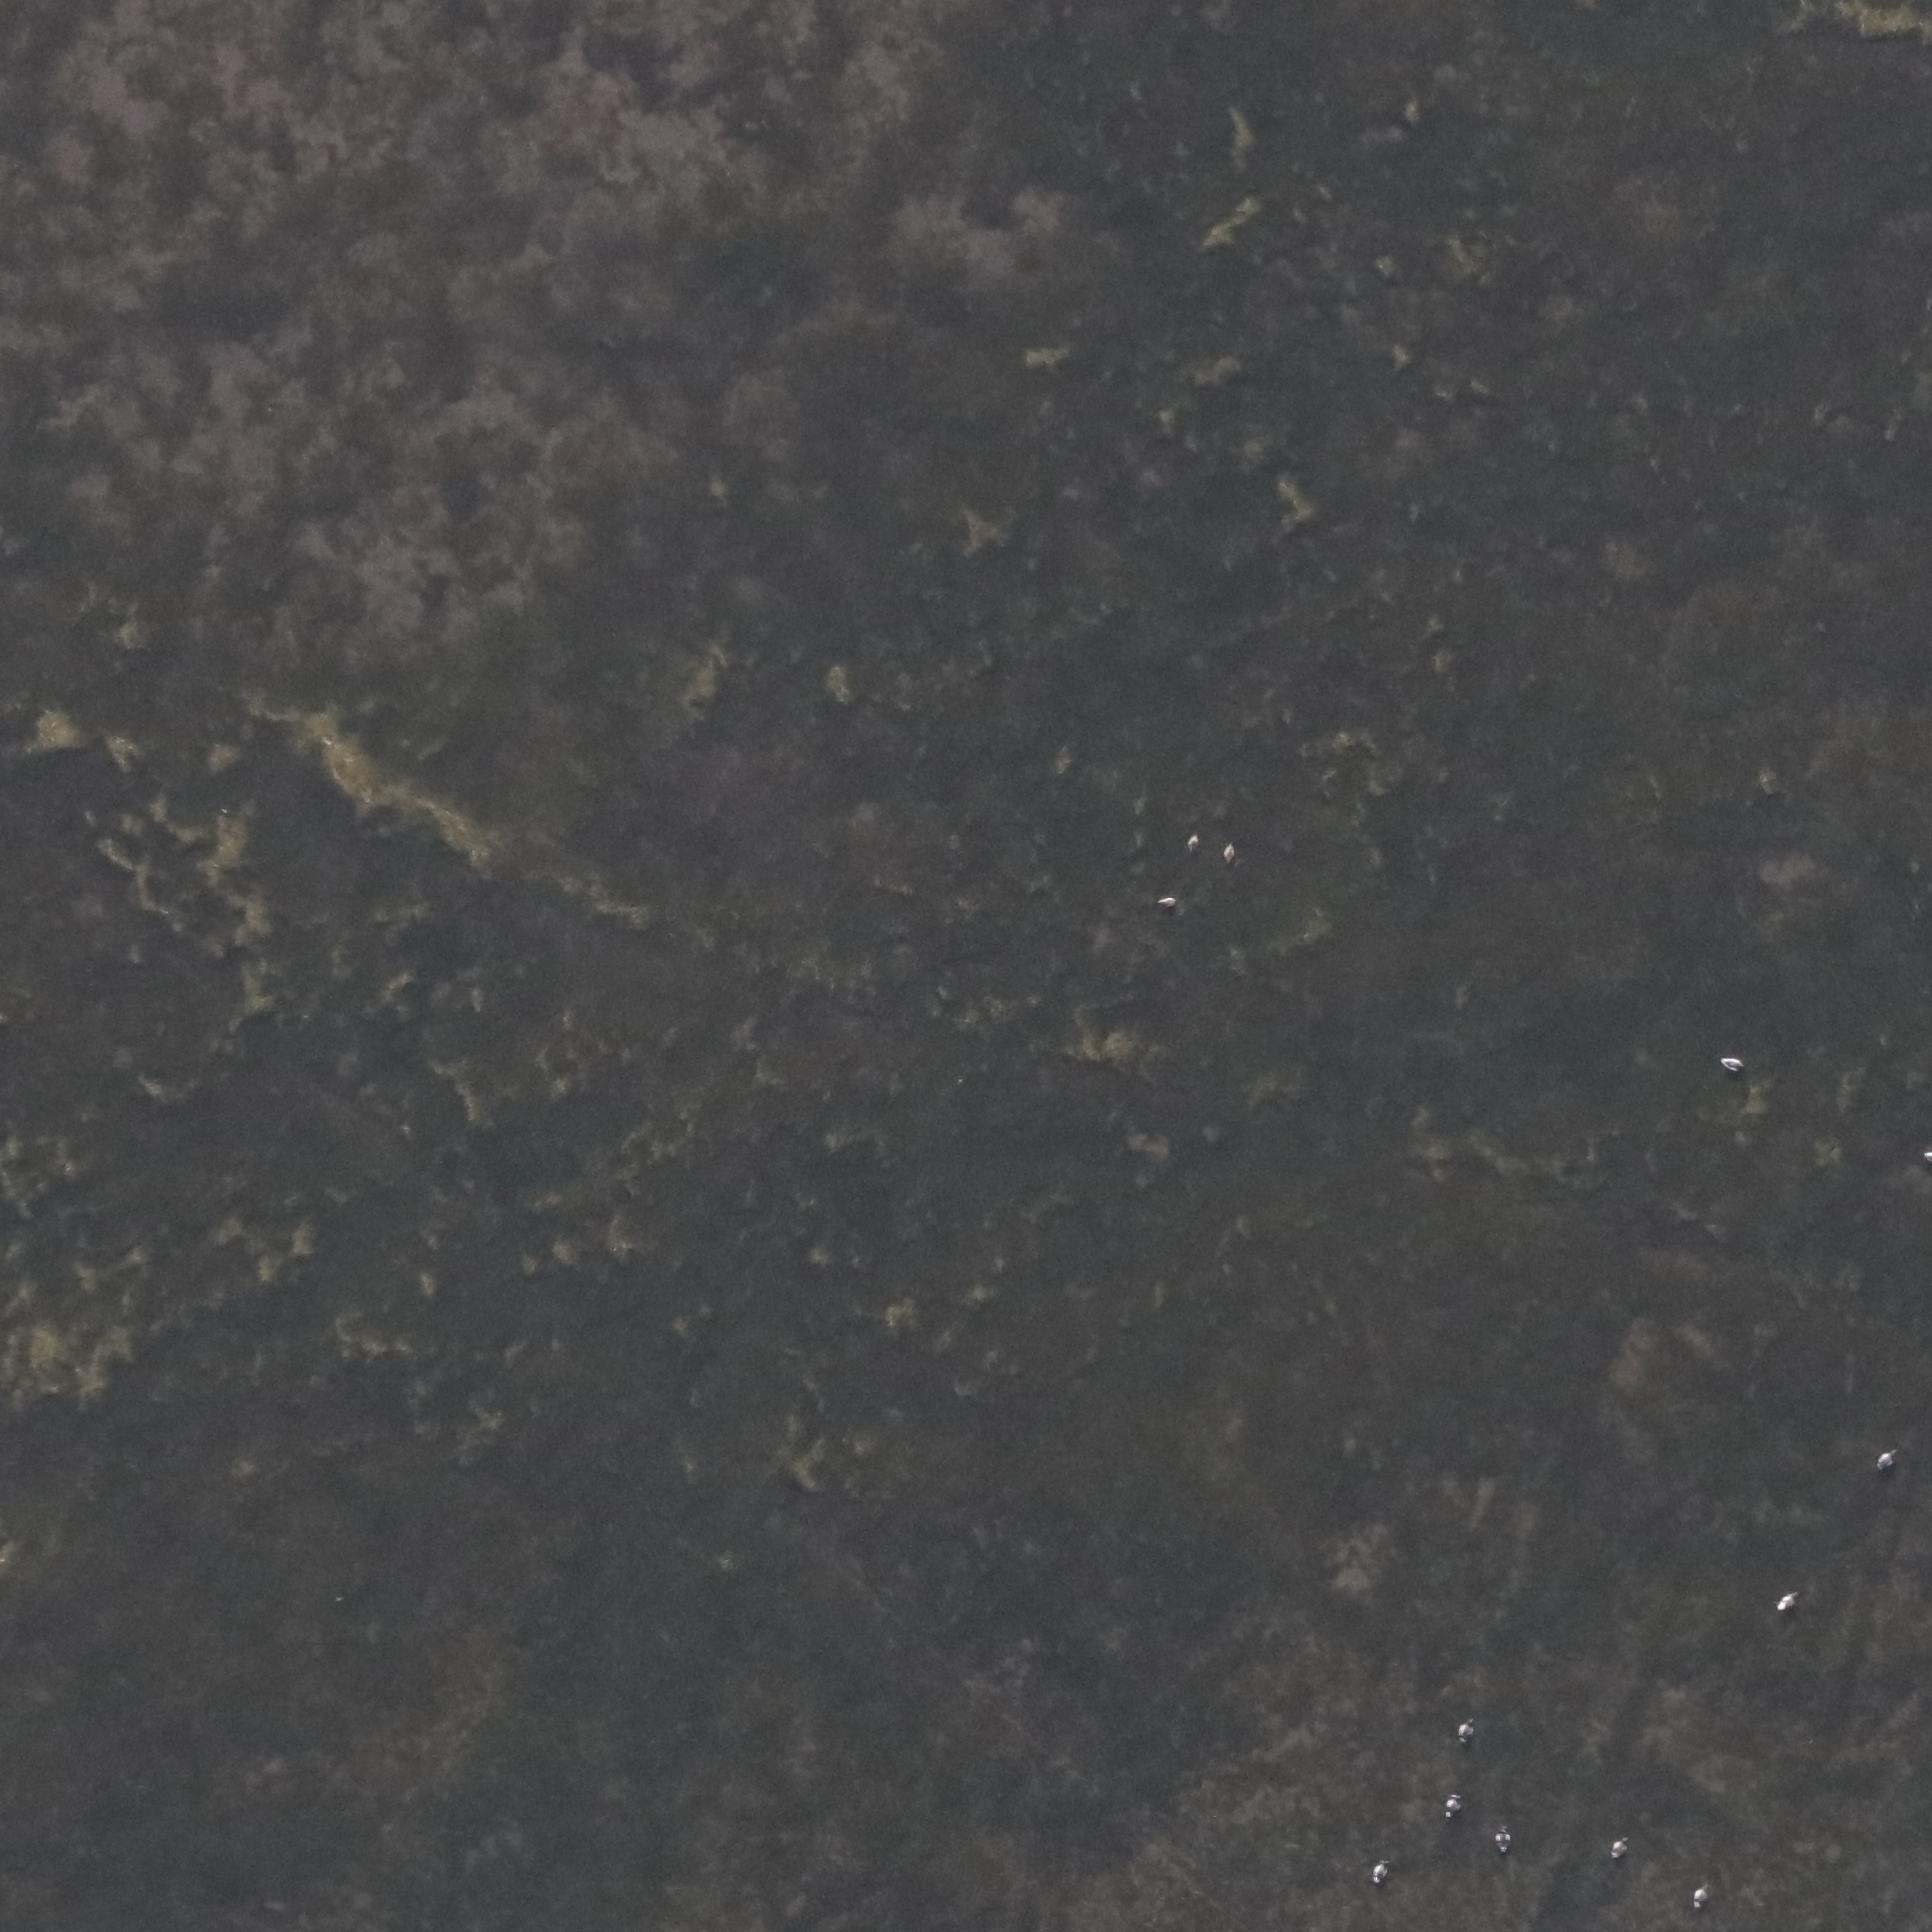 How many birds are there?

12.